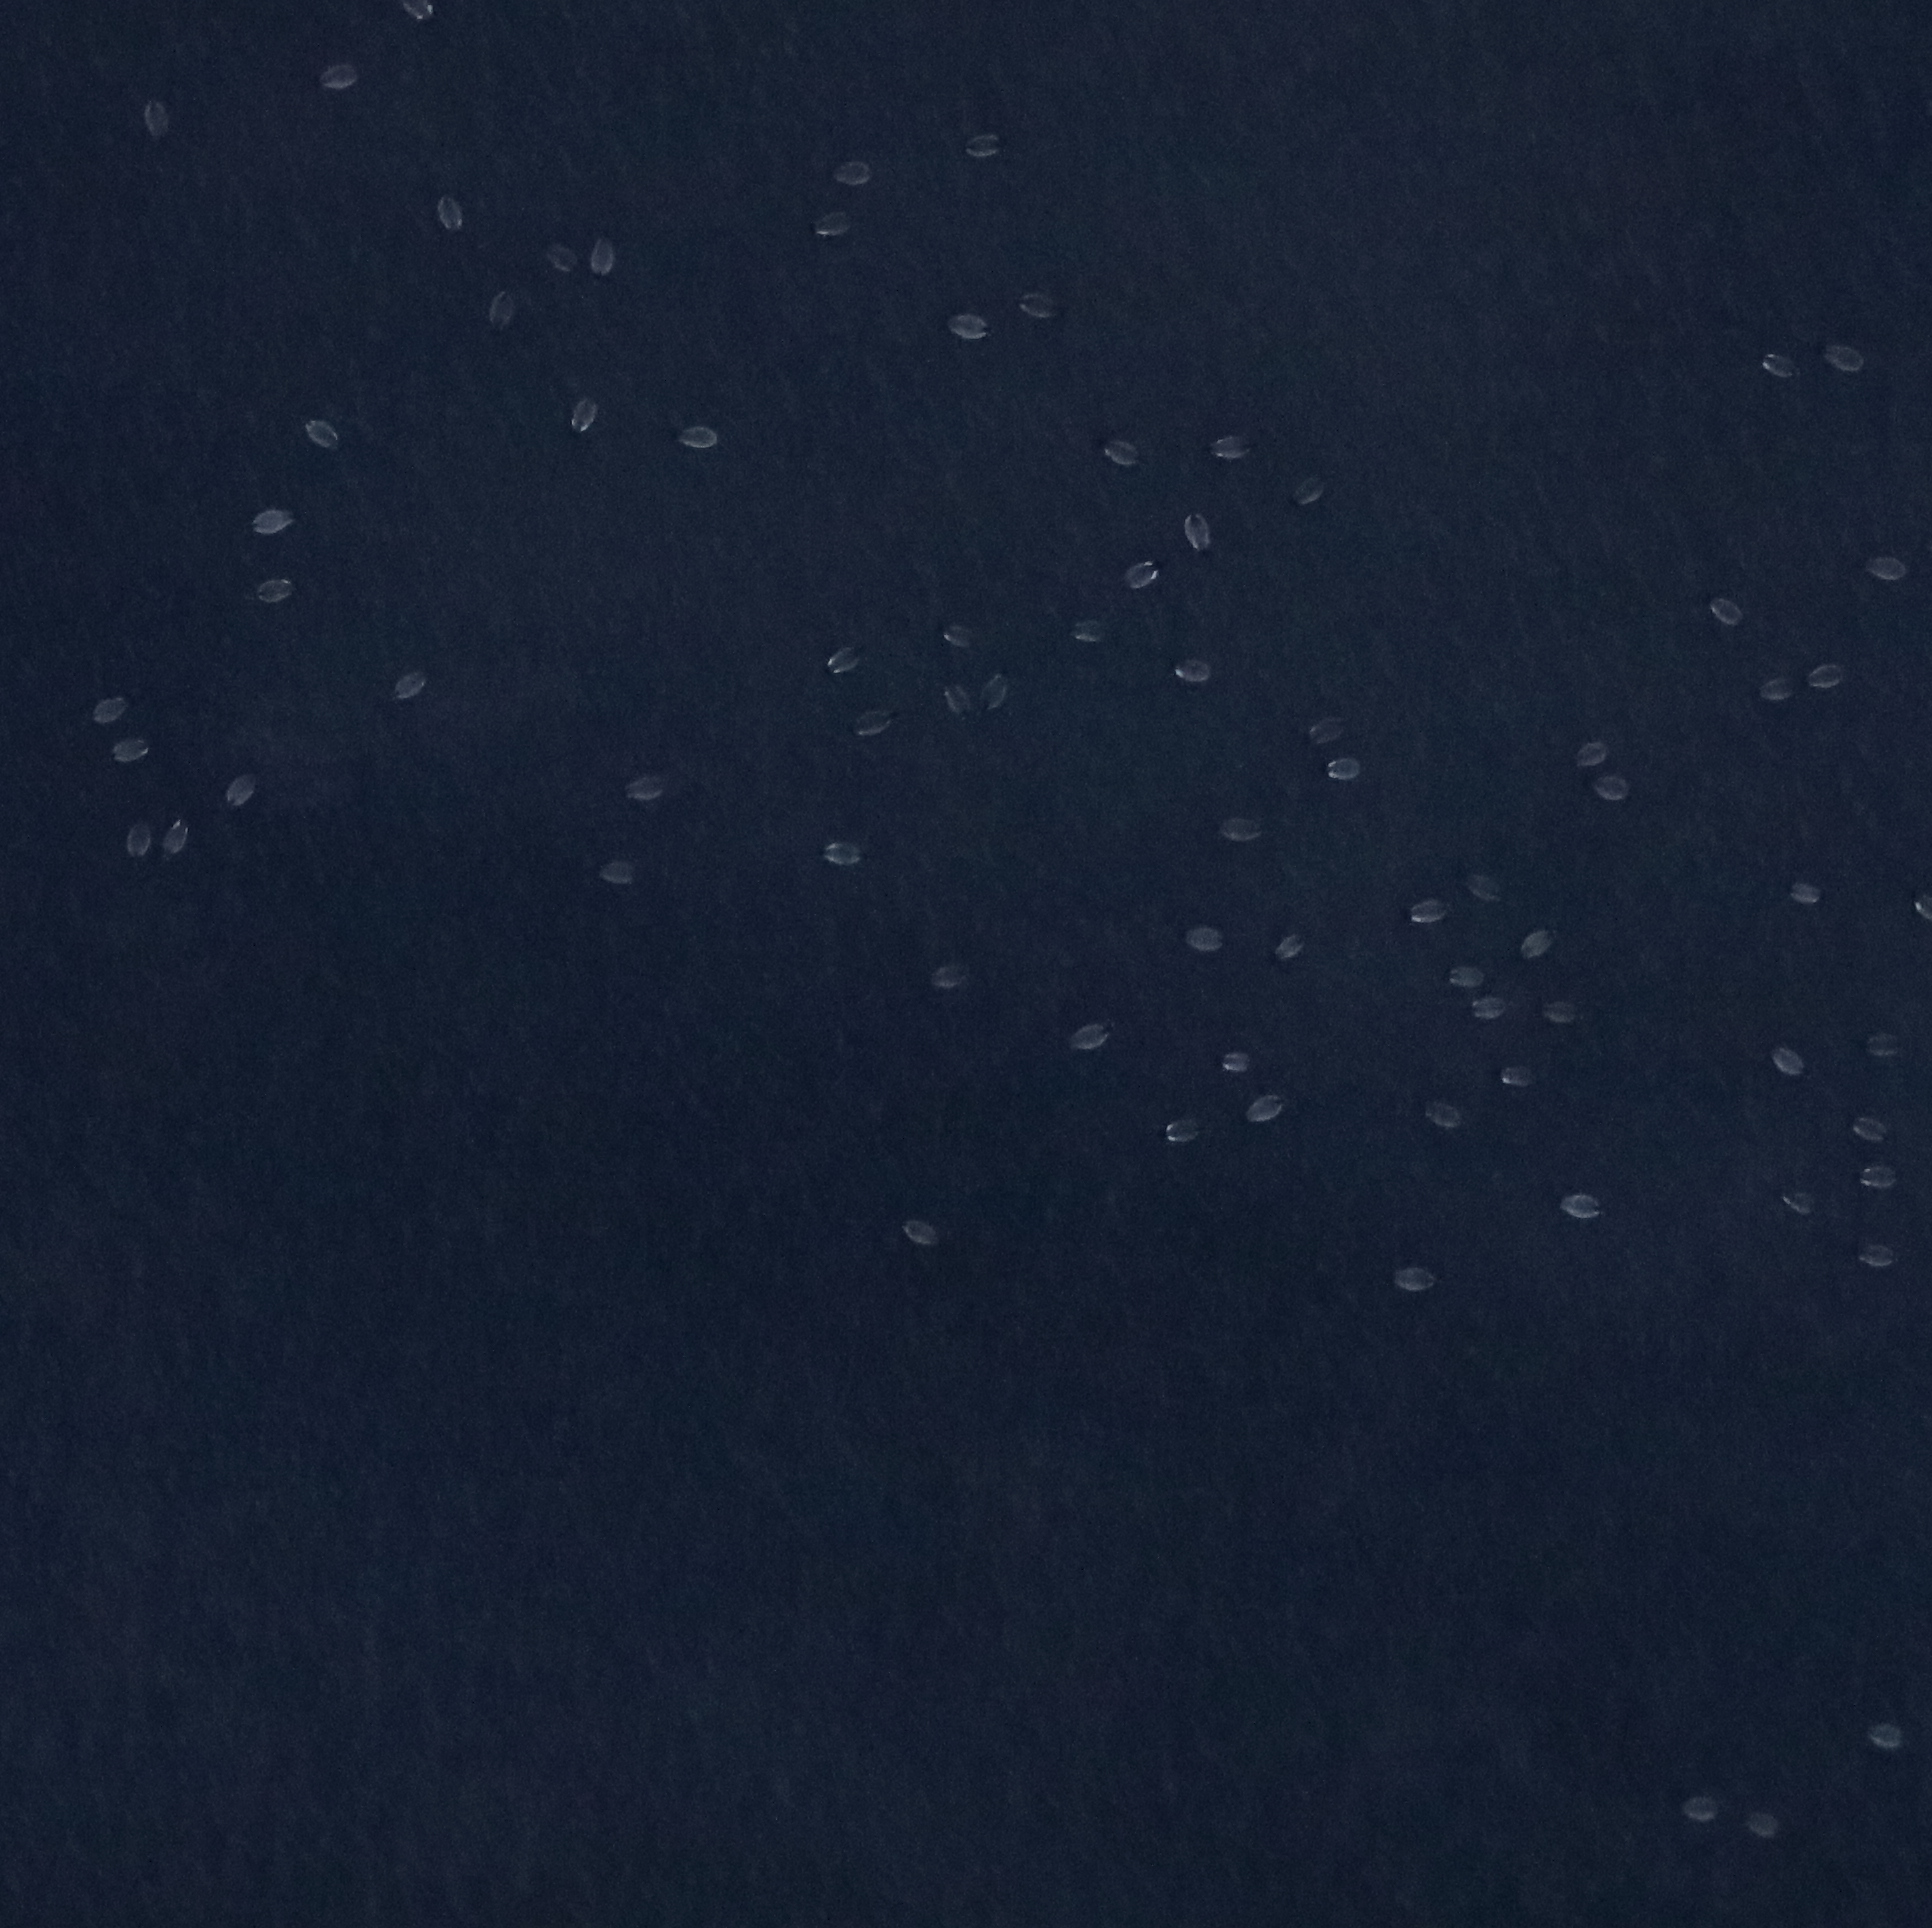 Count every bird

78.